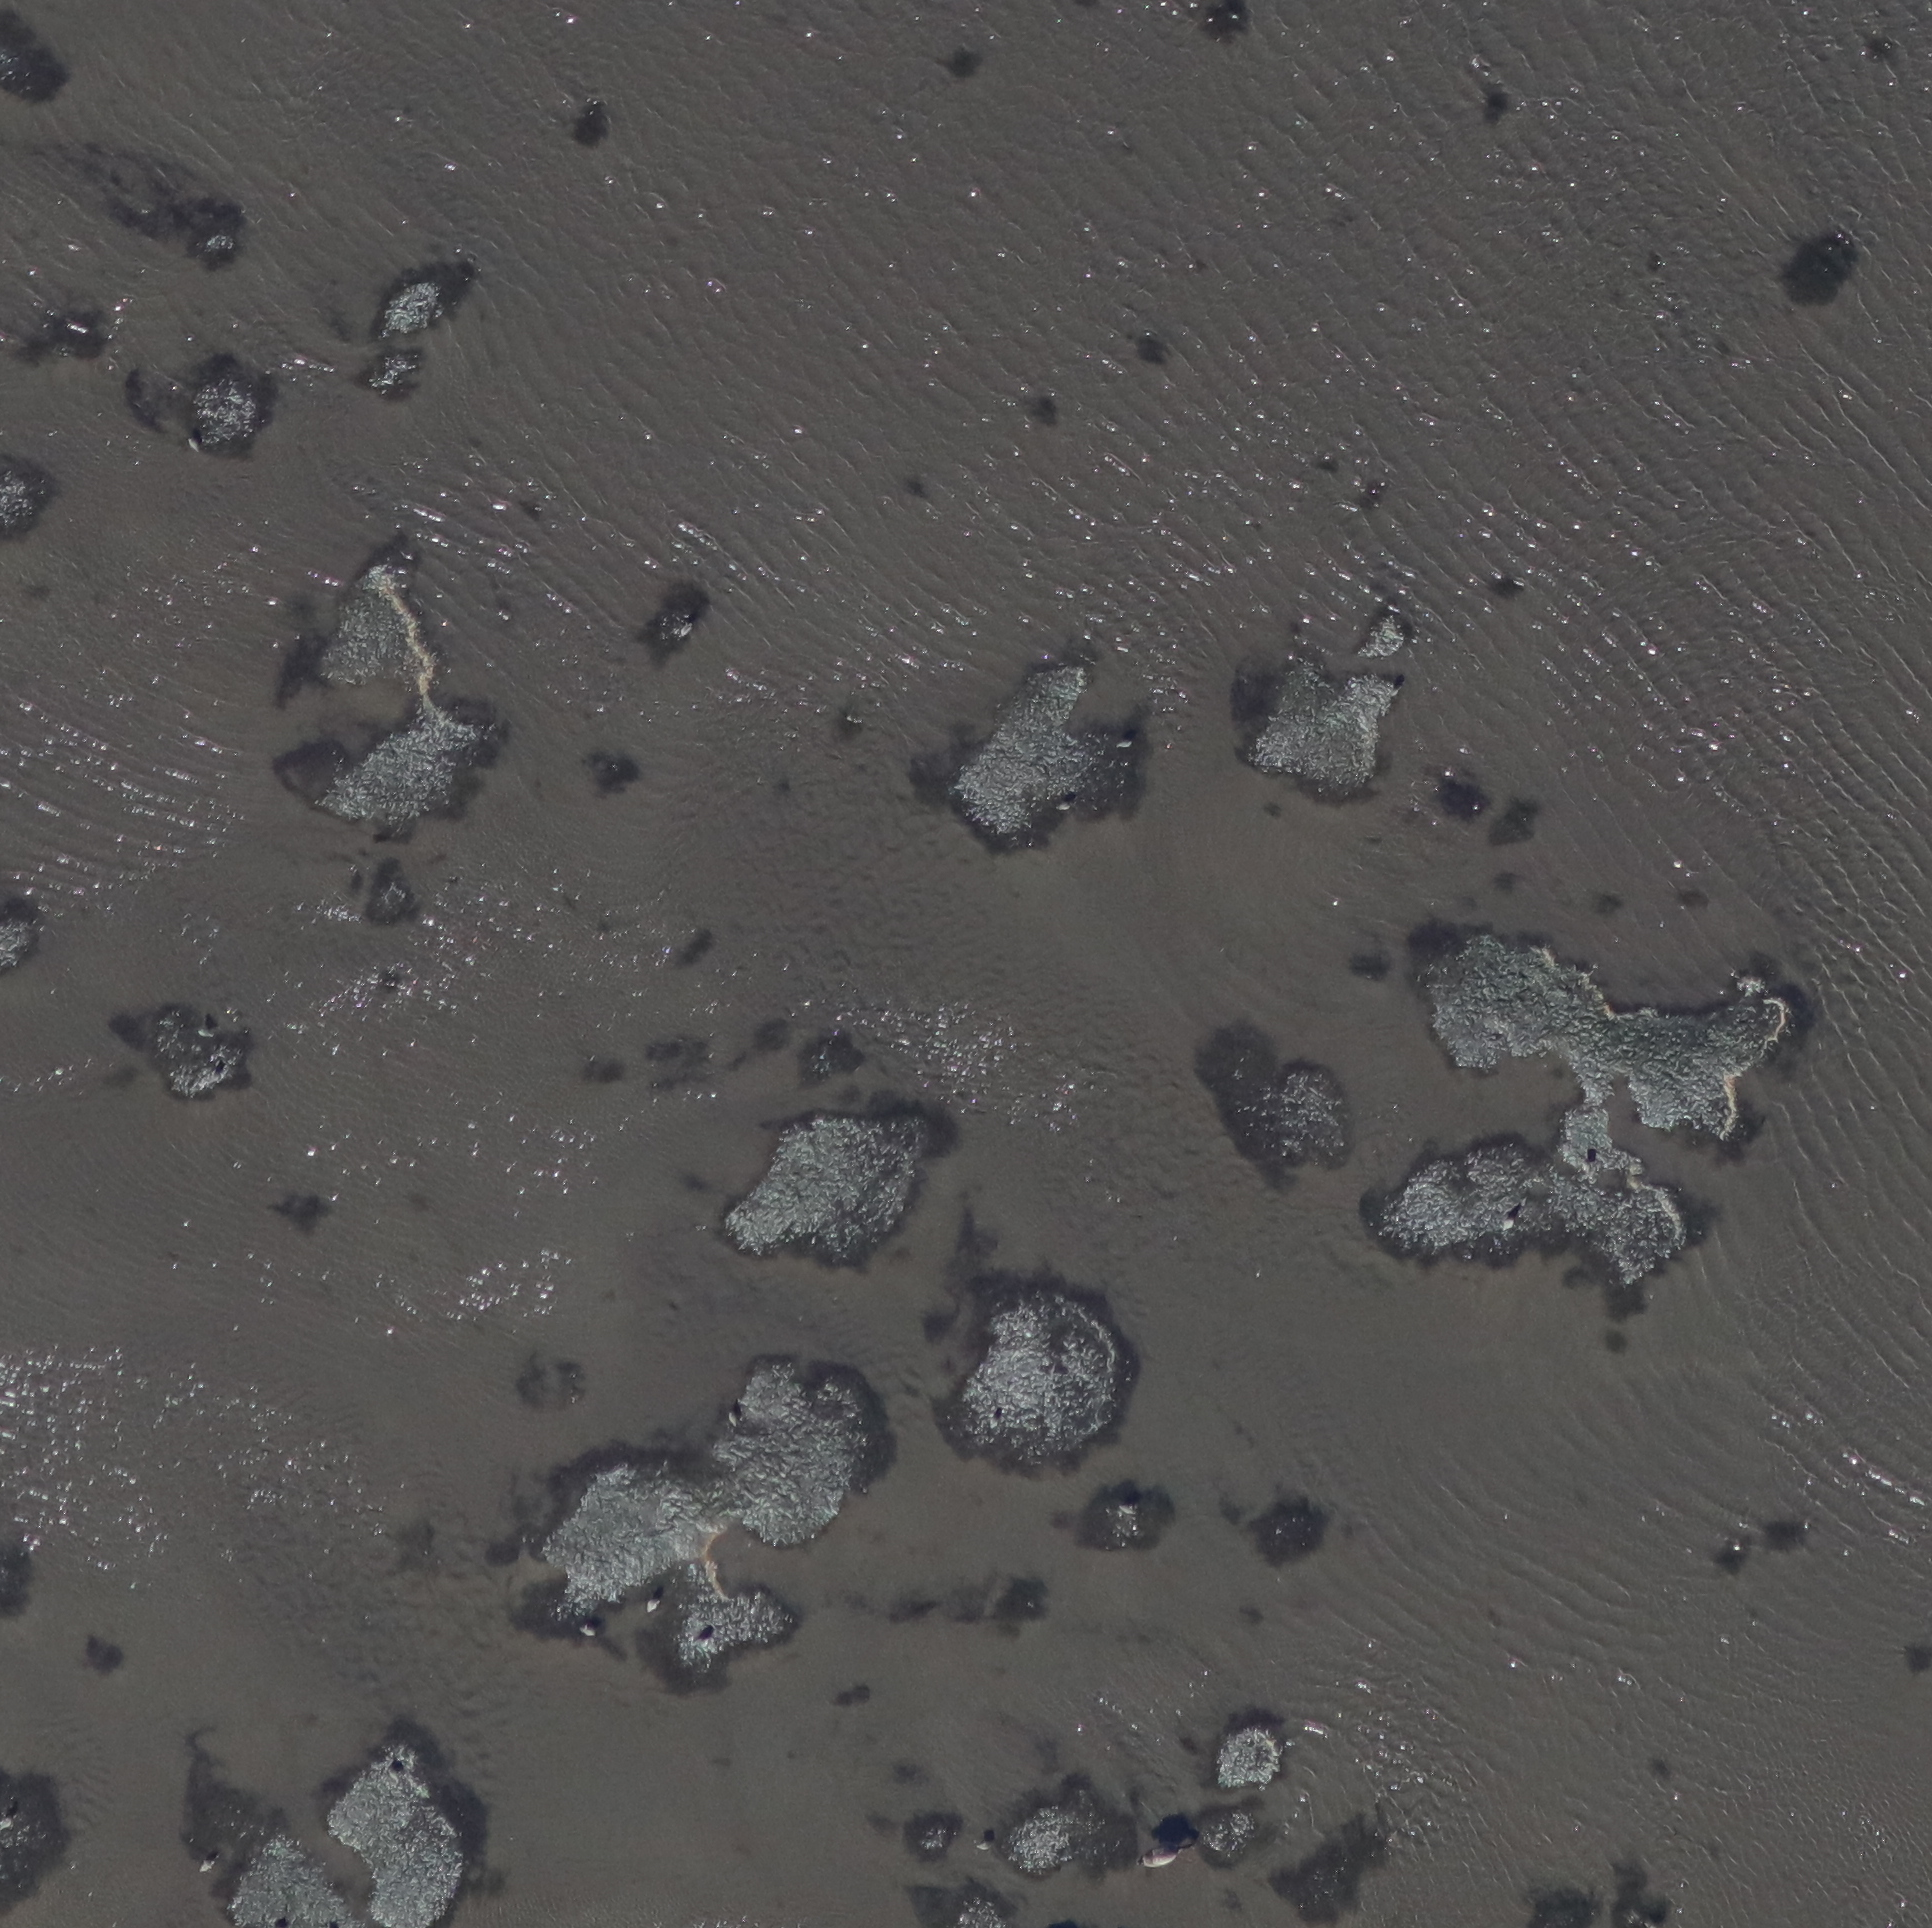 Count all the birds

20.